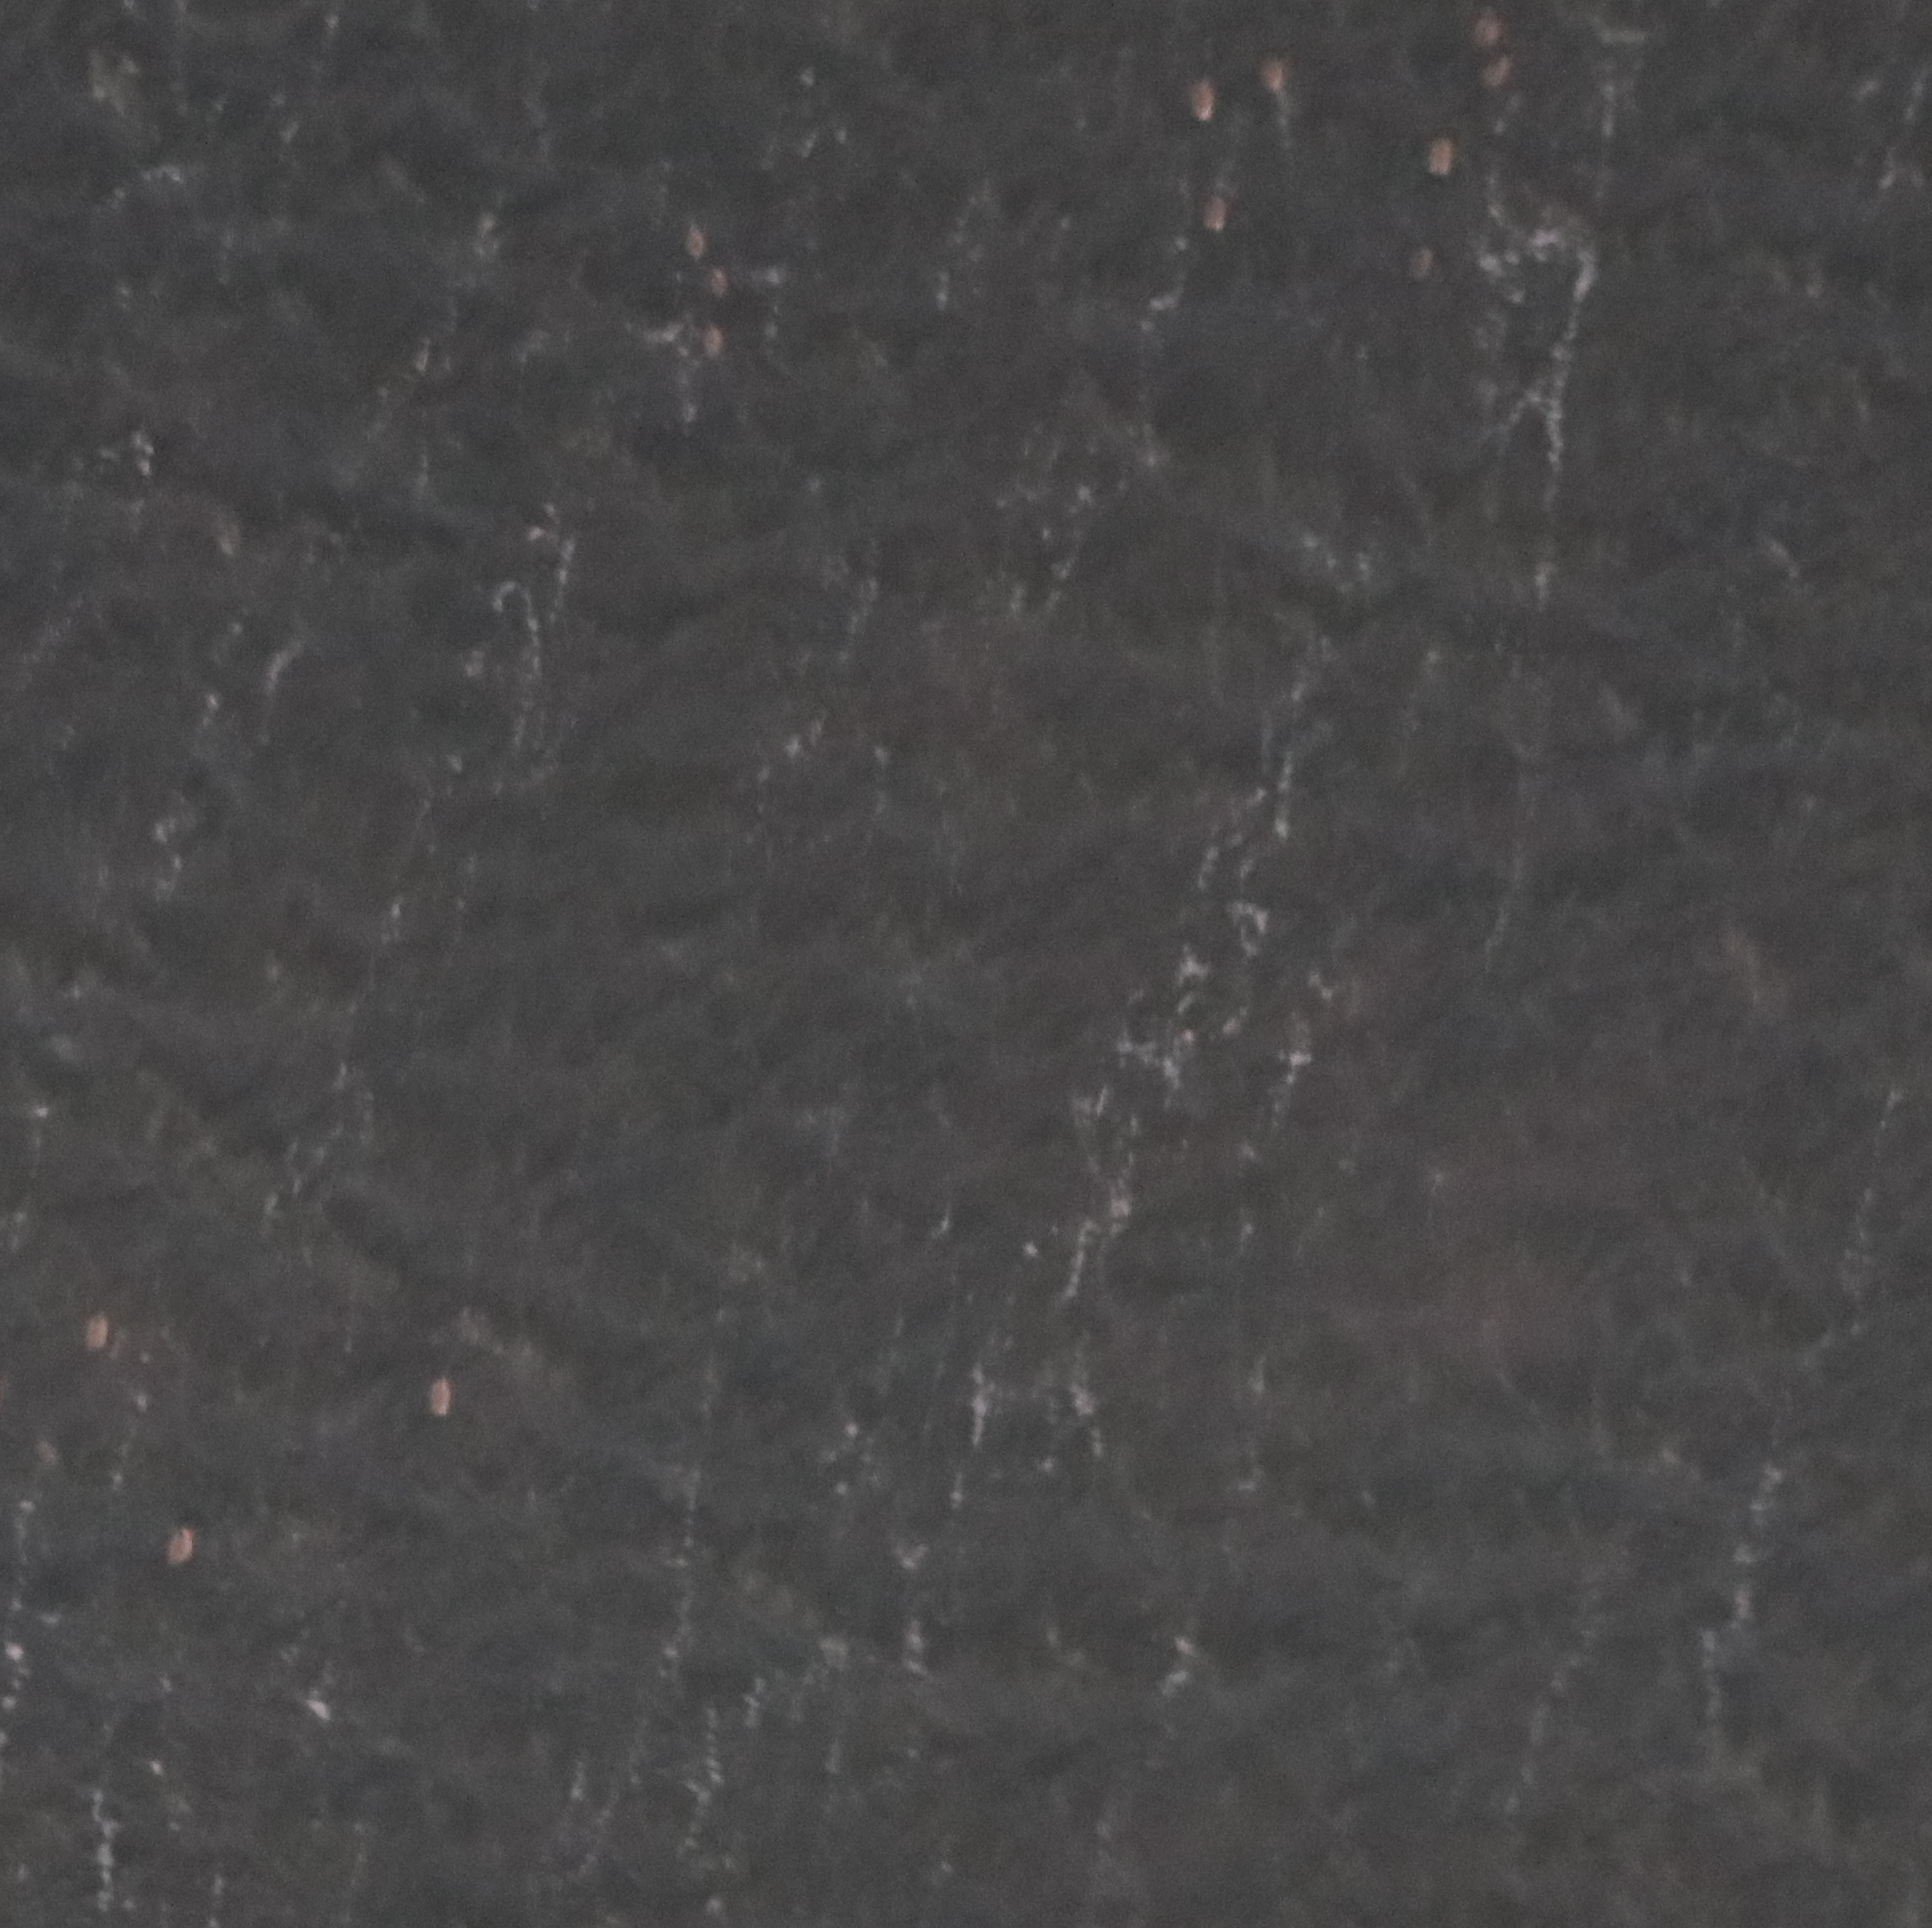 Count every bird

13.